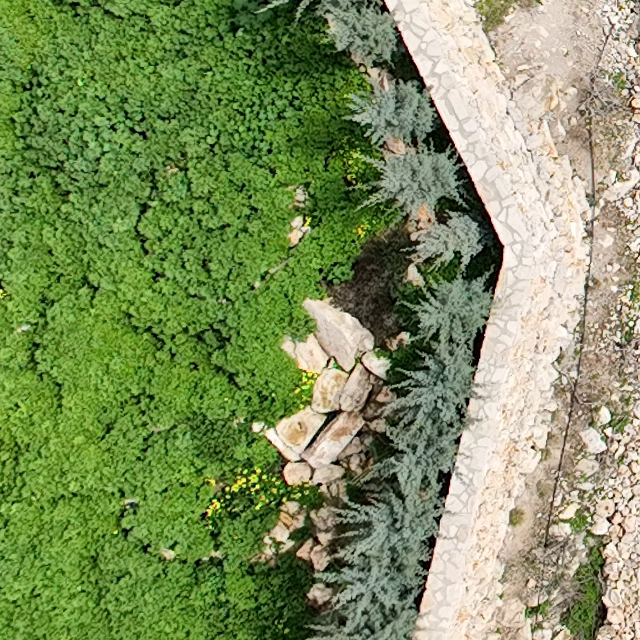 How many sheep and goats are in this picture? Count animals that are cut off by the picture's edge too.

0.